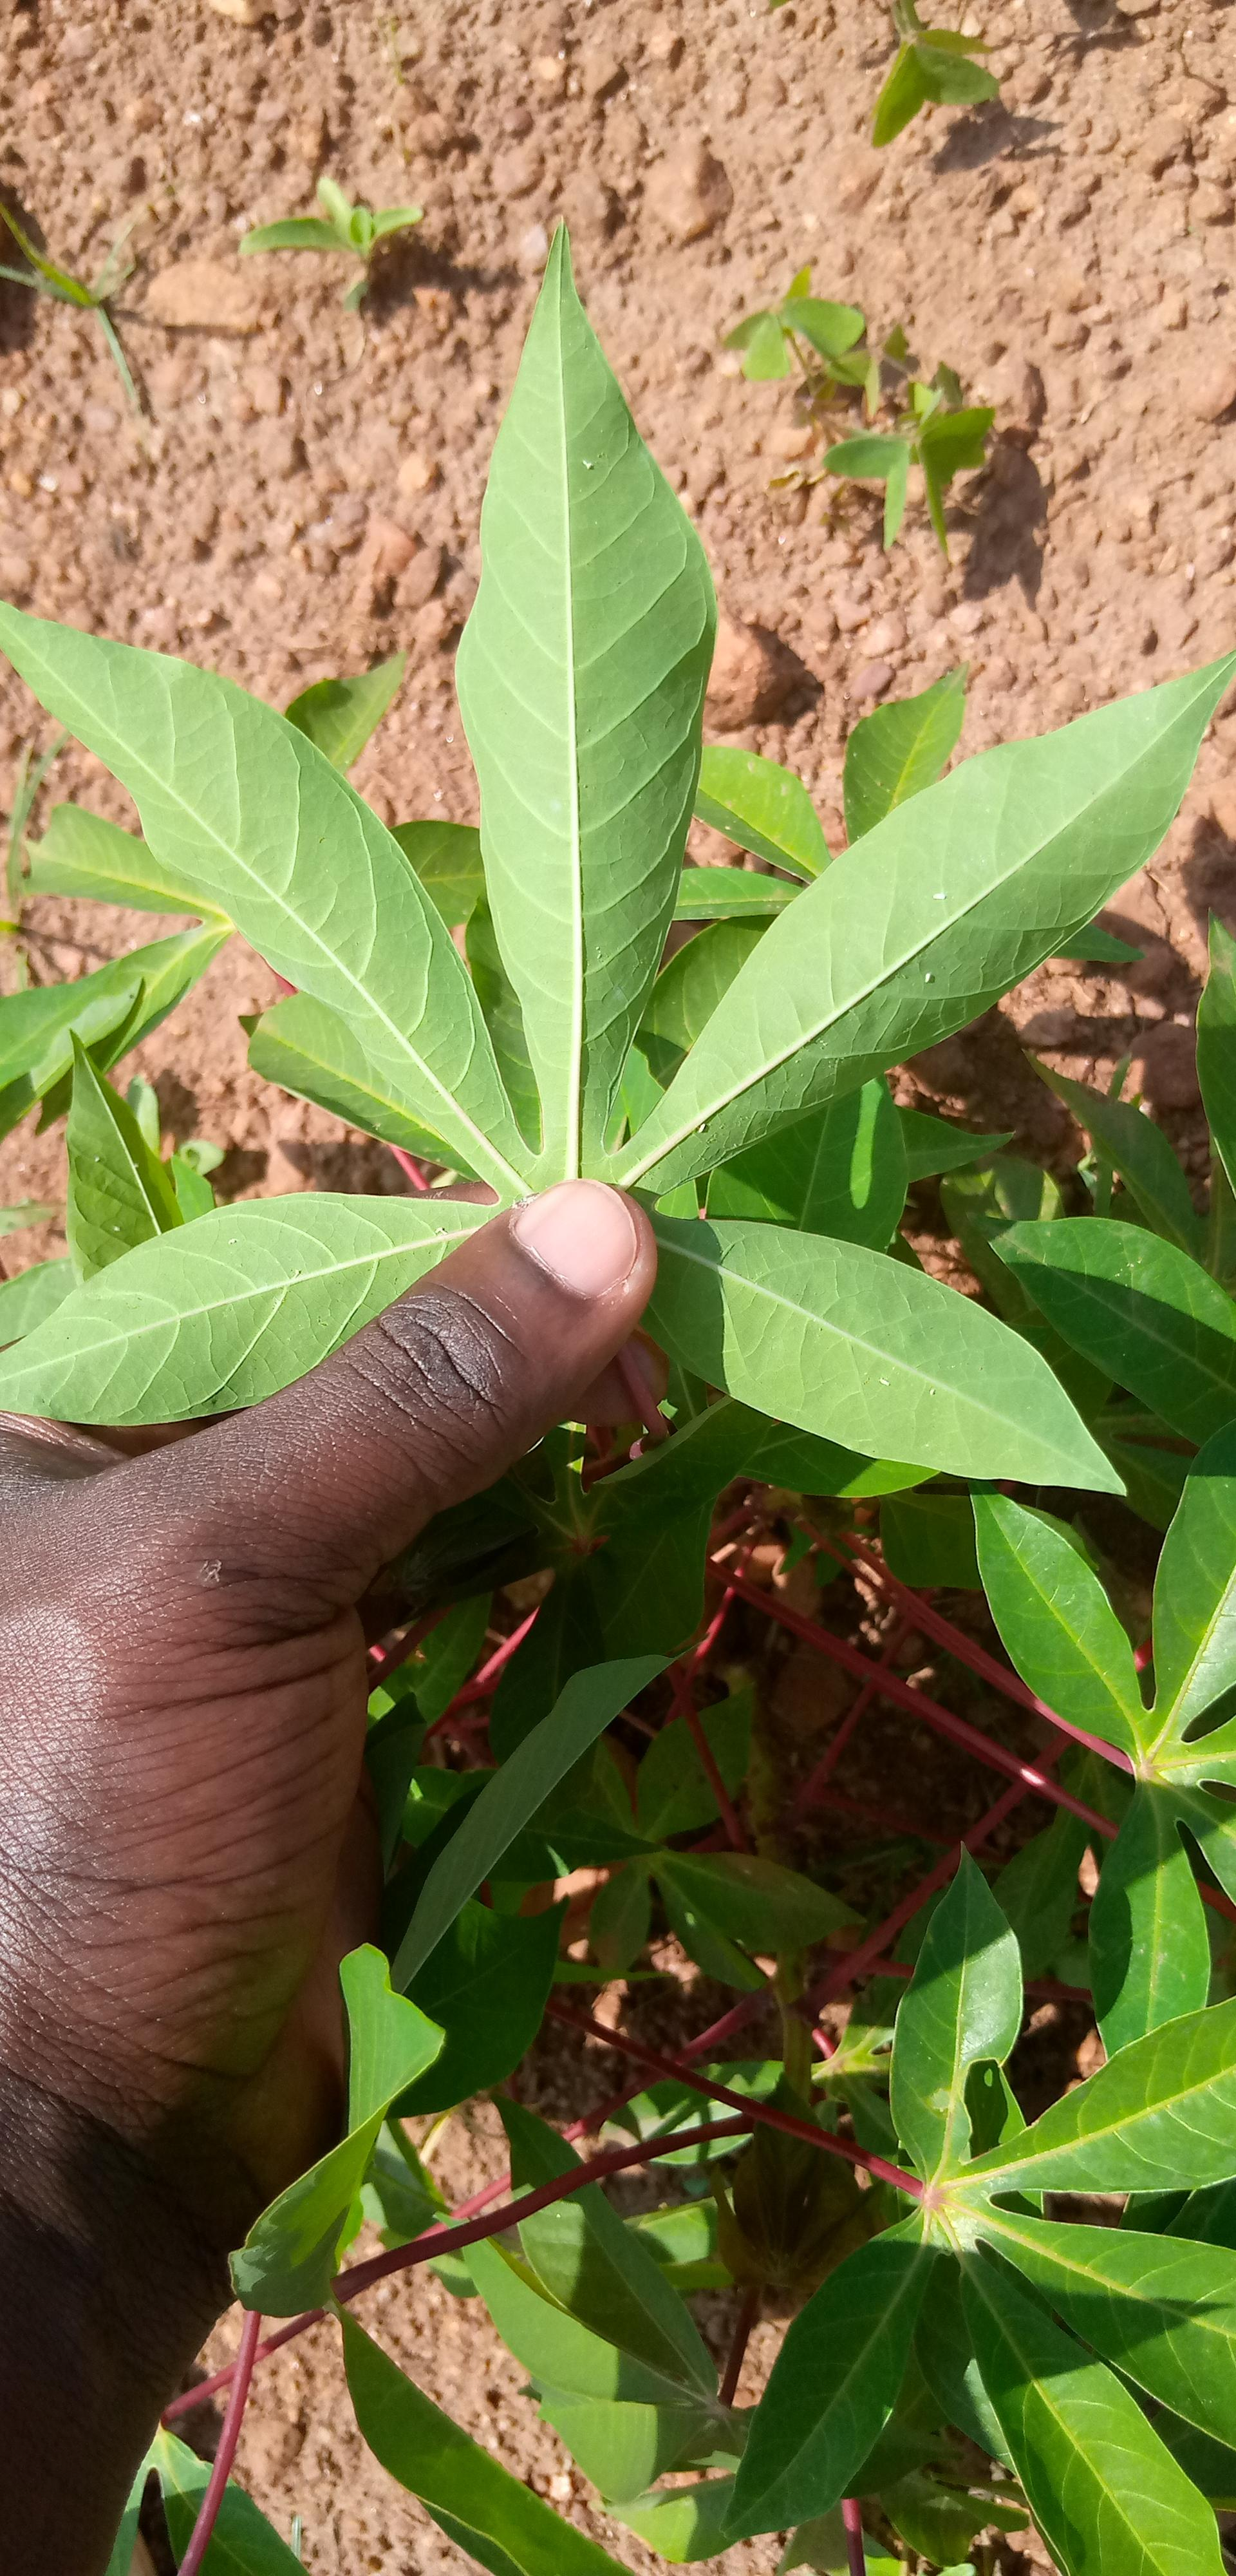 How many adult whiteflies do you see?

7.